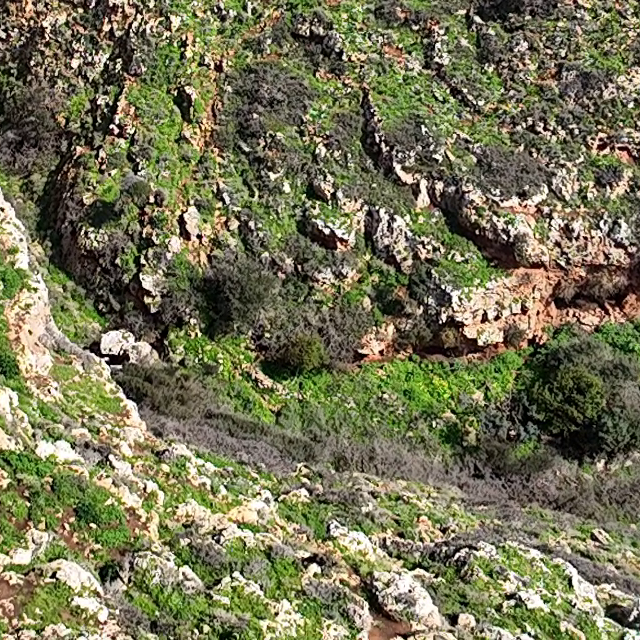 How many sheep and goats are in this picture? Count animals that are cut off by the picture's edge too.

0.